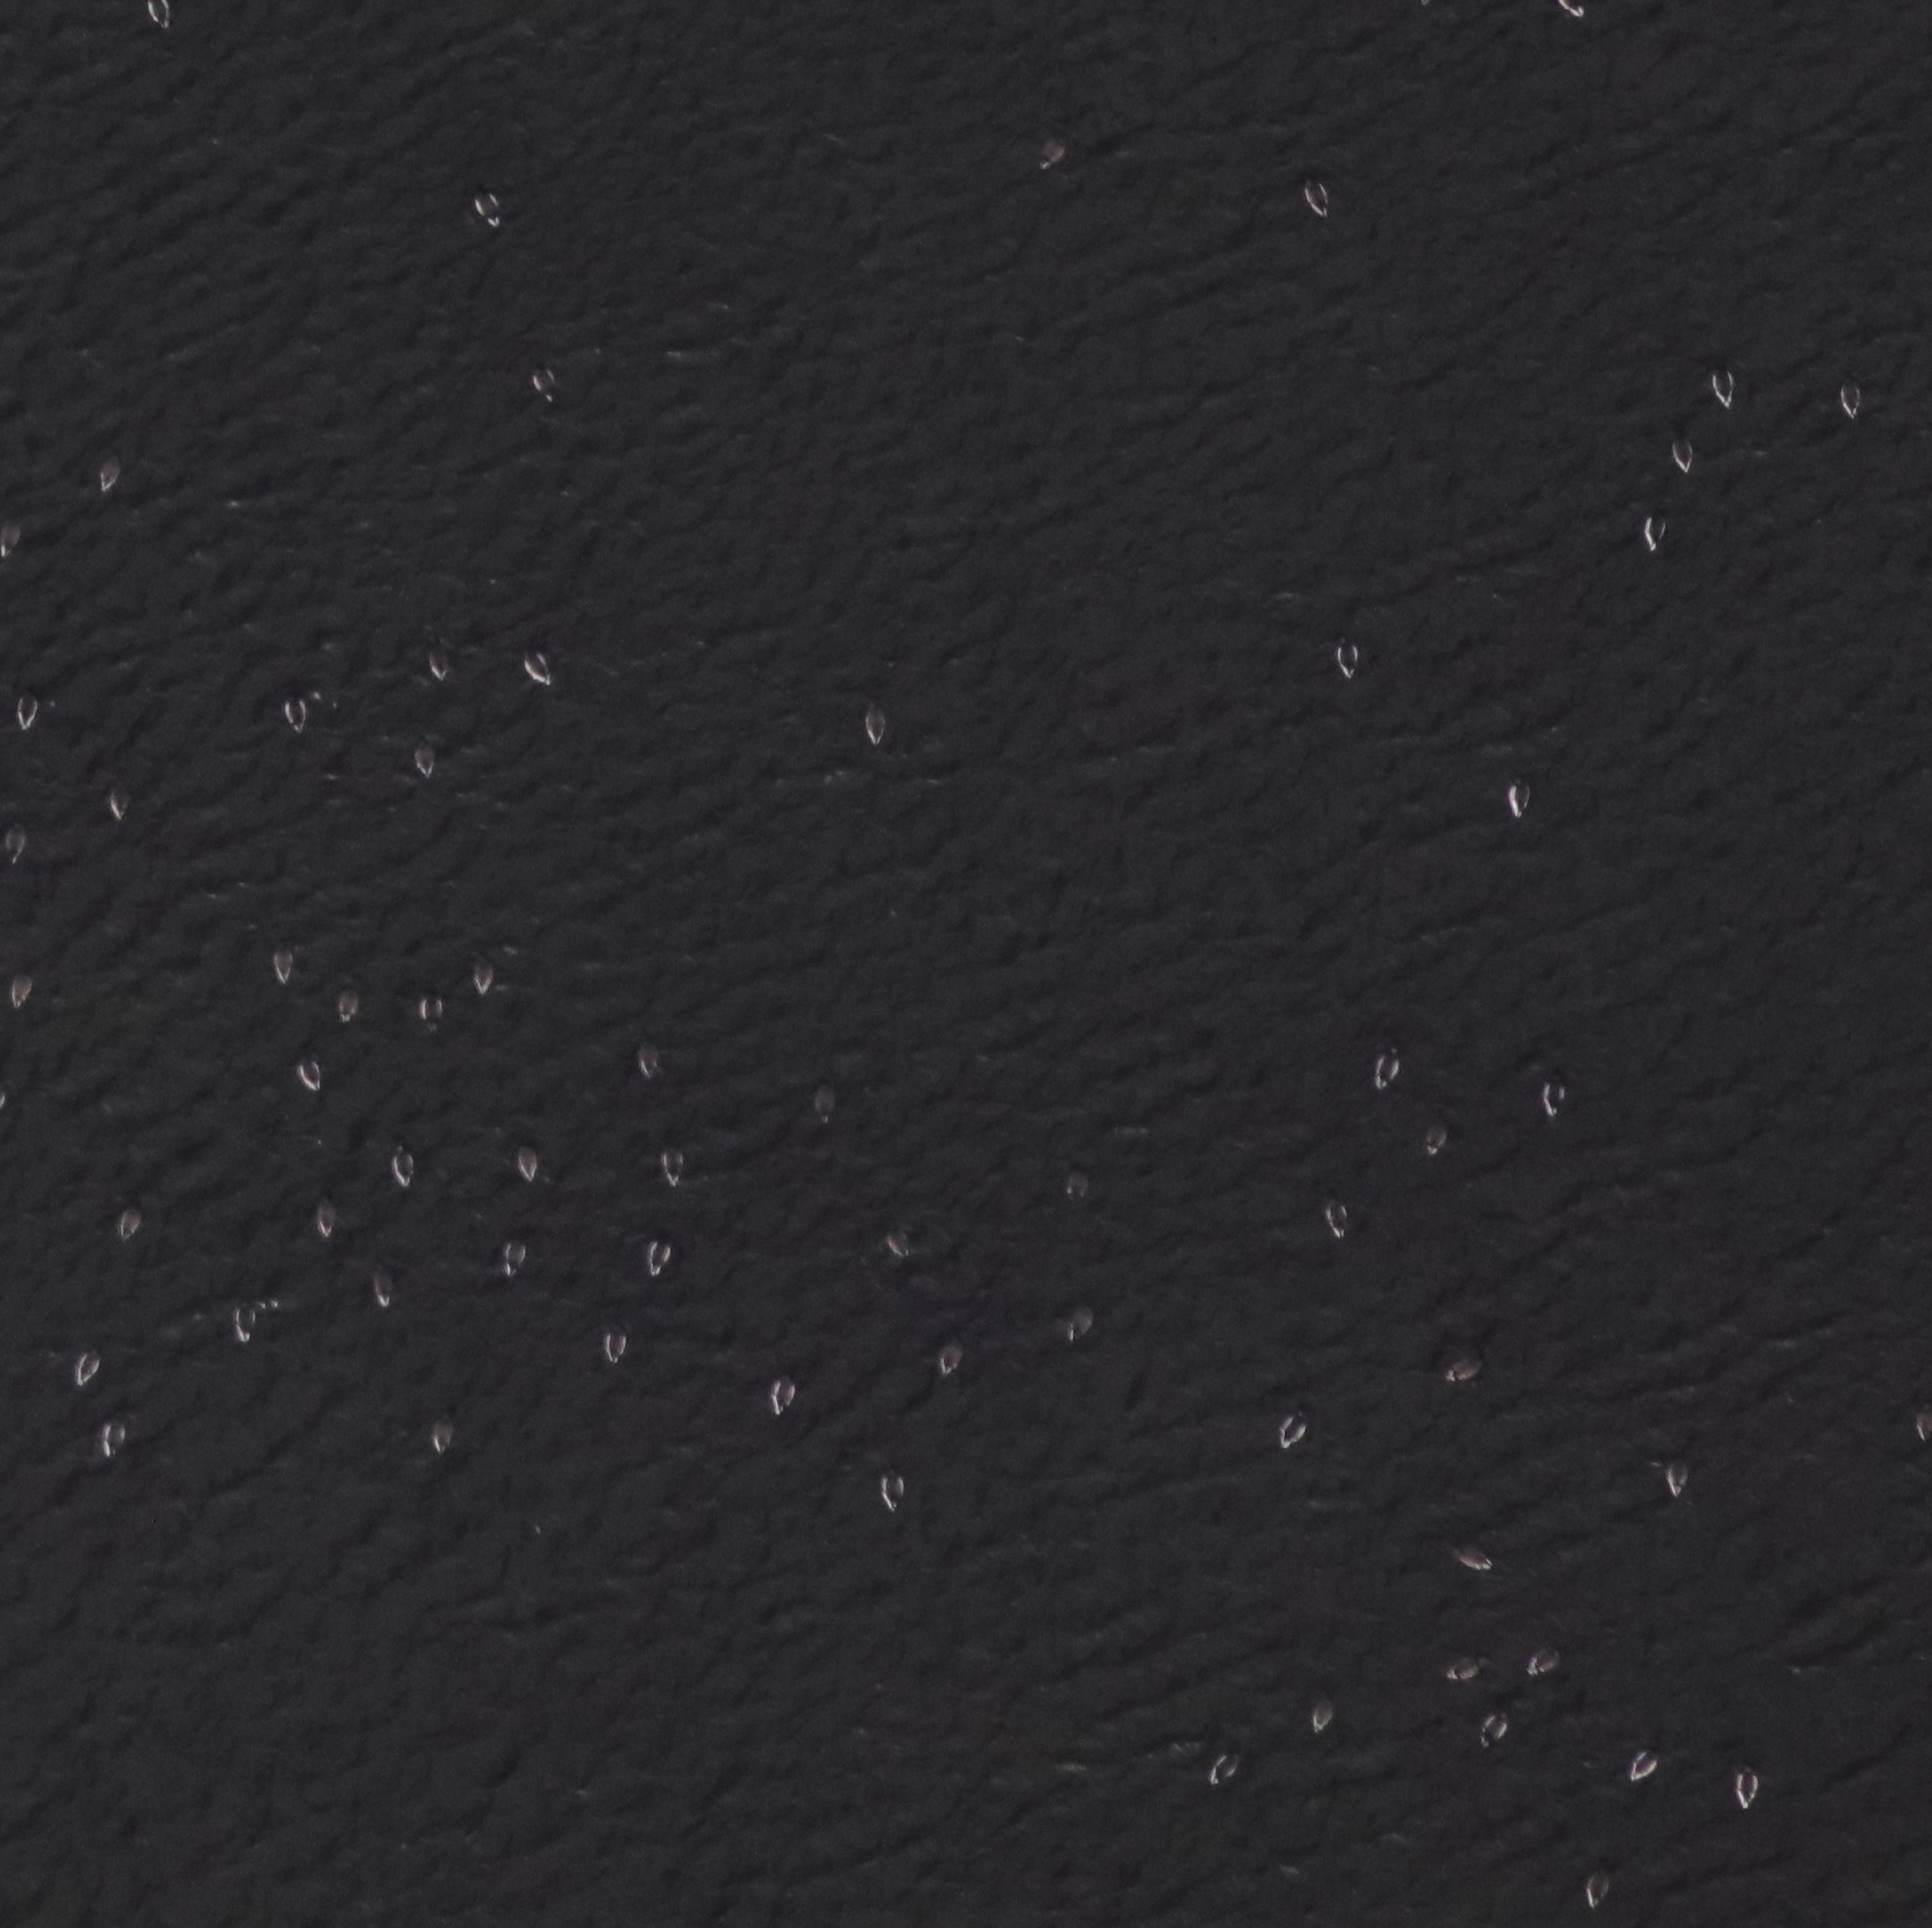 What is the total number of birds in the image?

65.